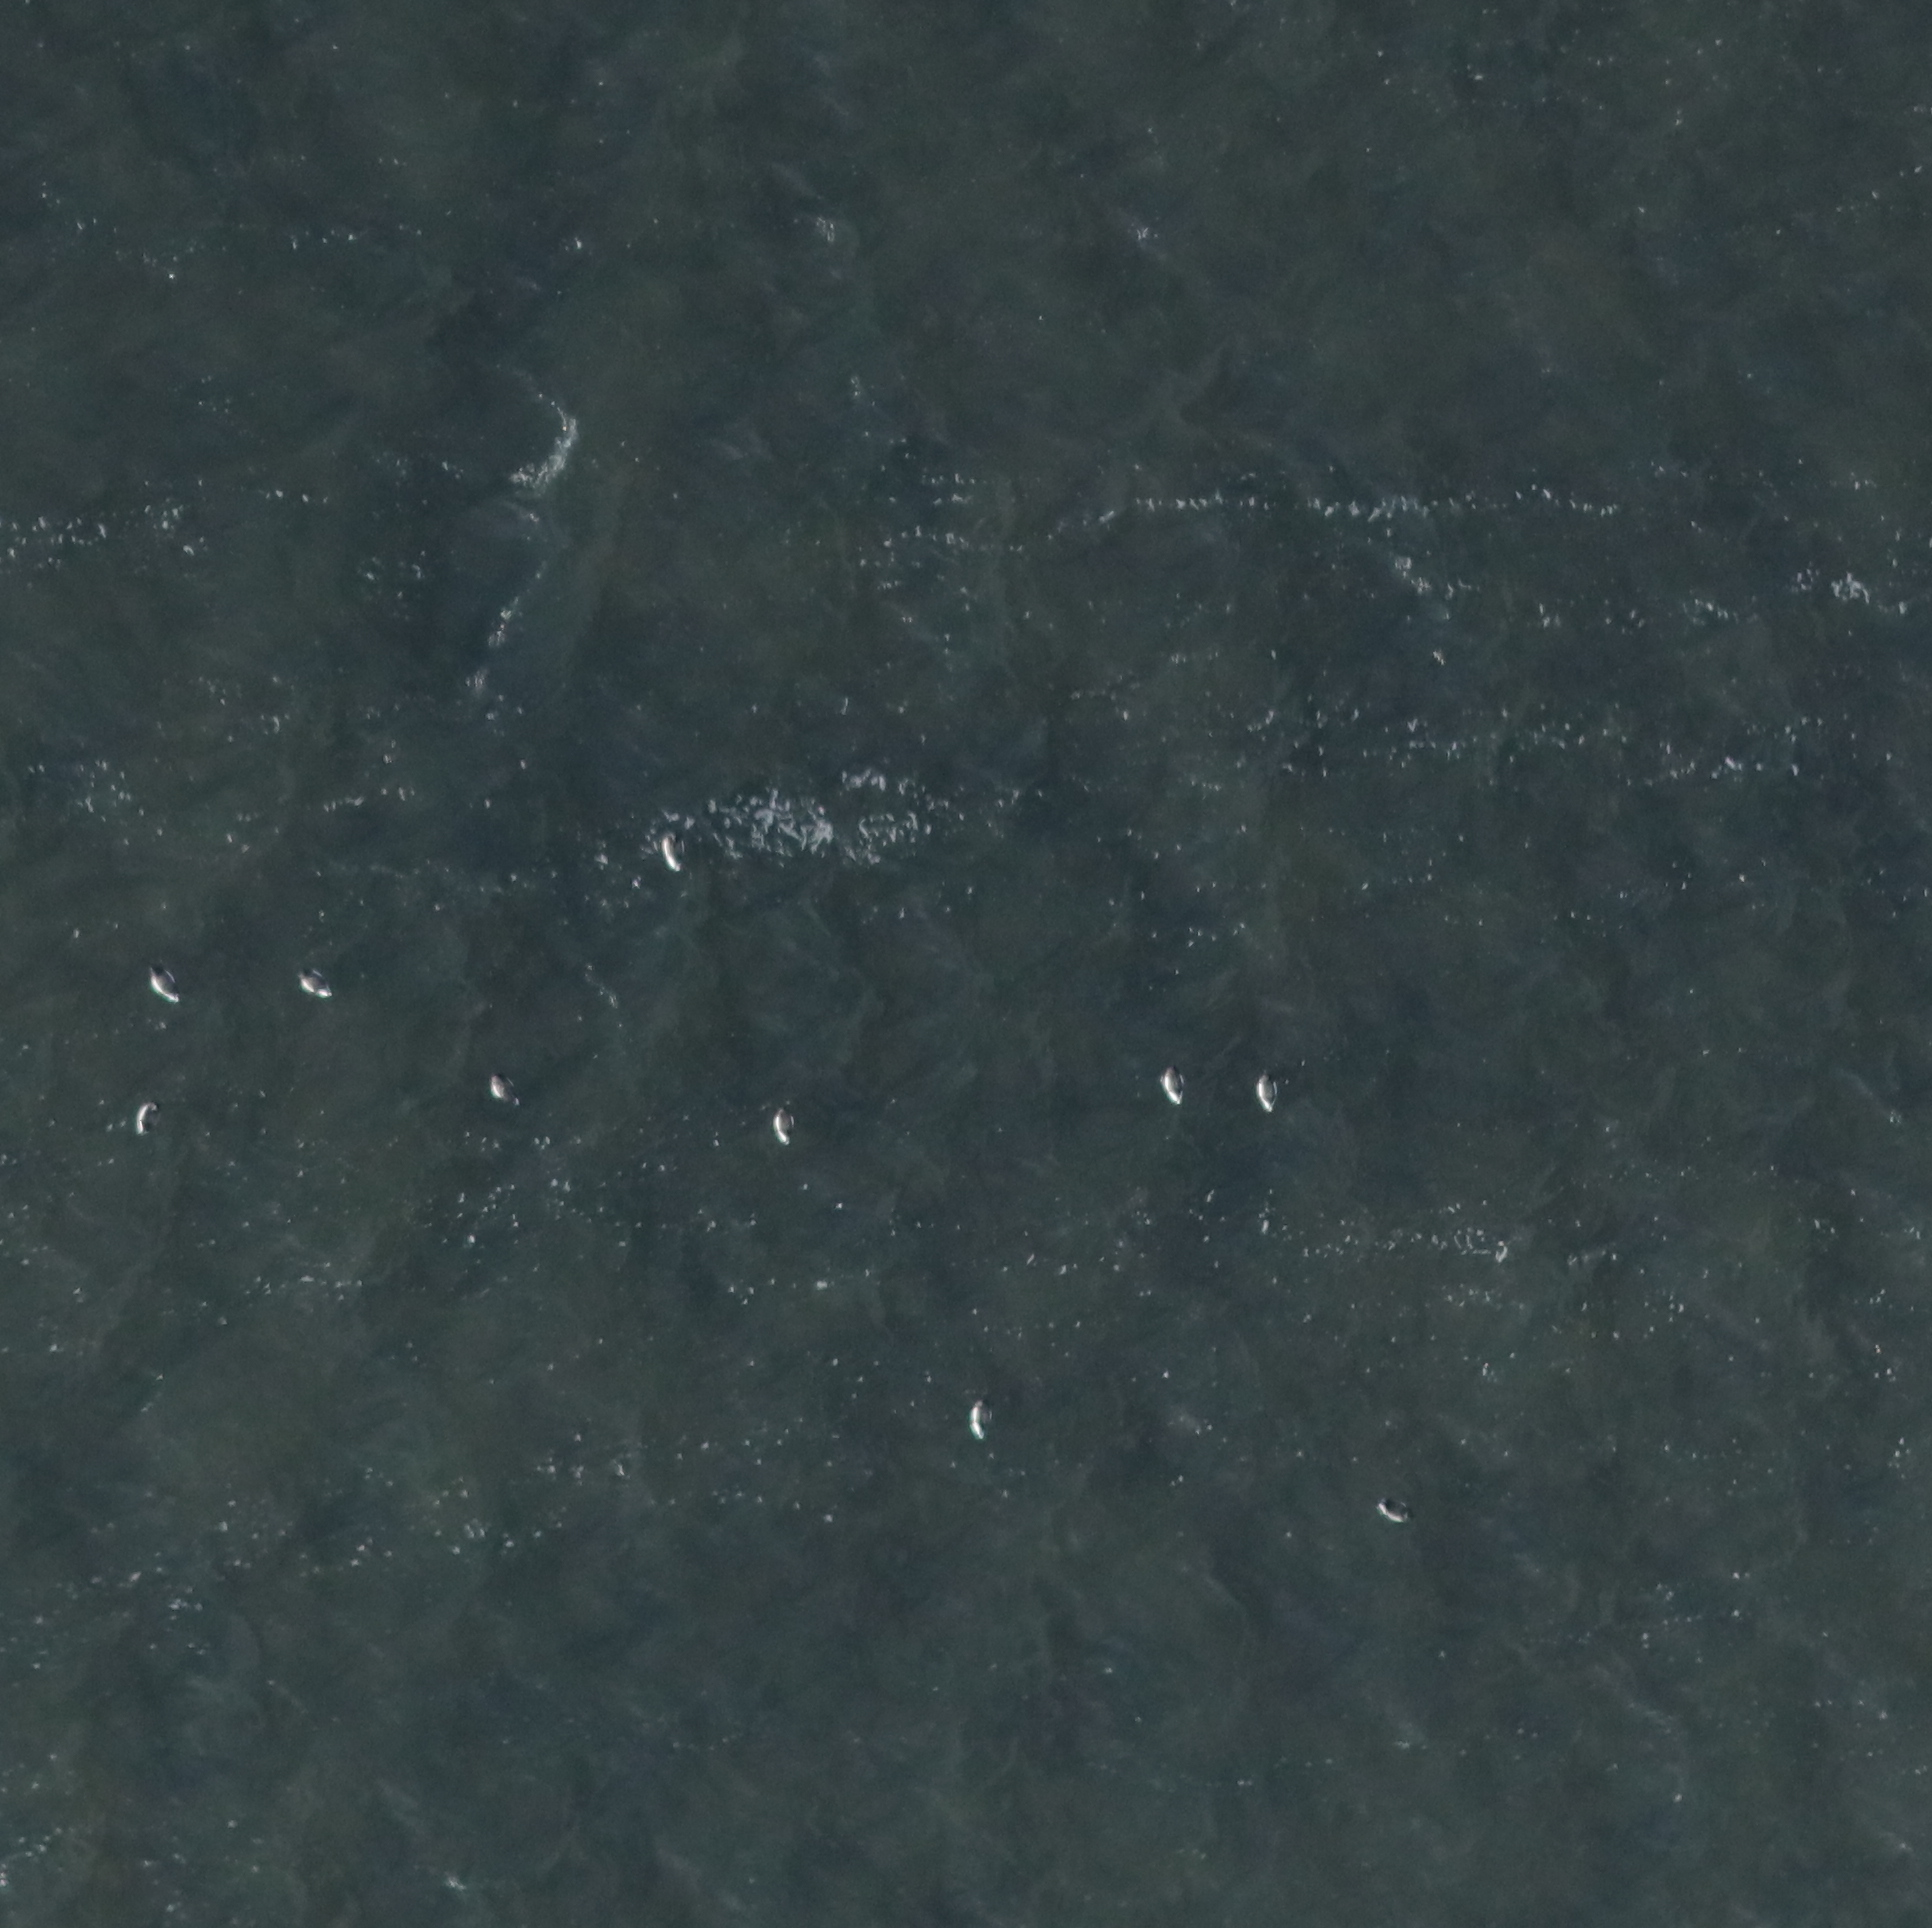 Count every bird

10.